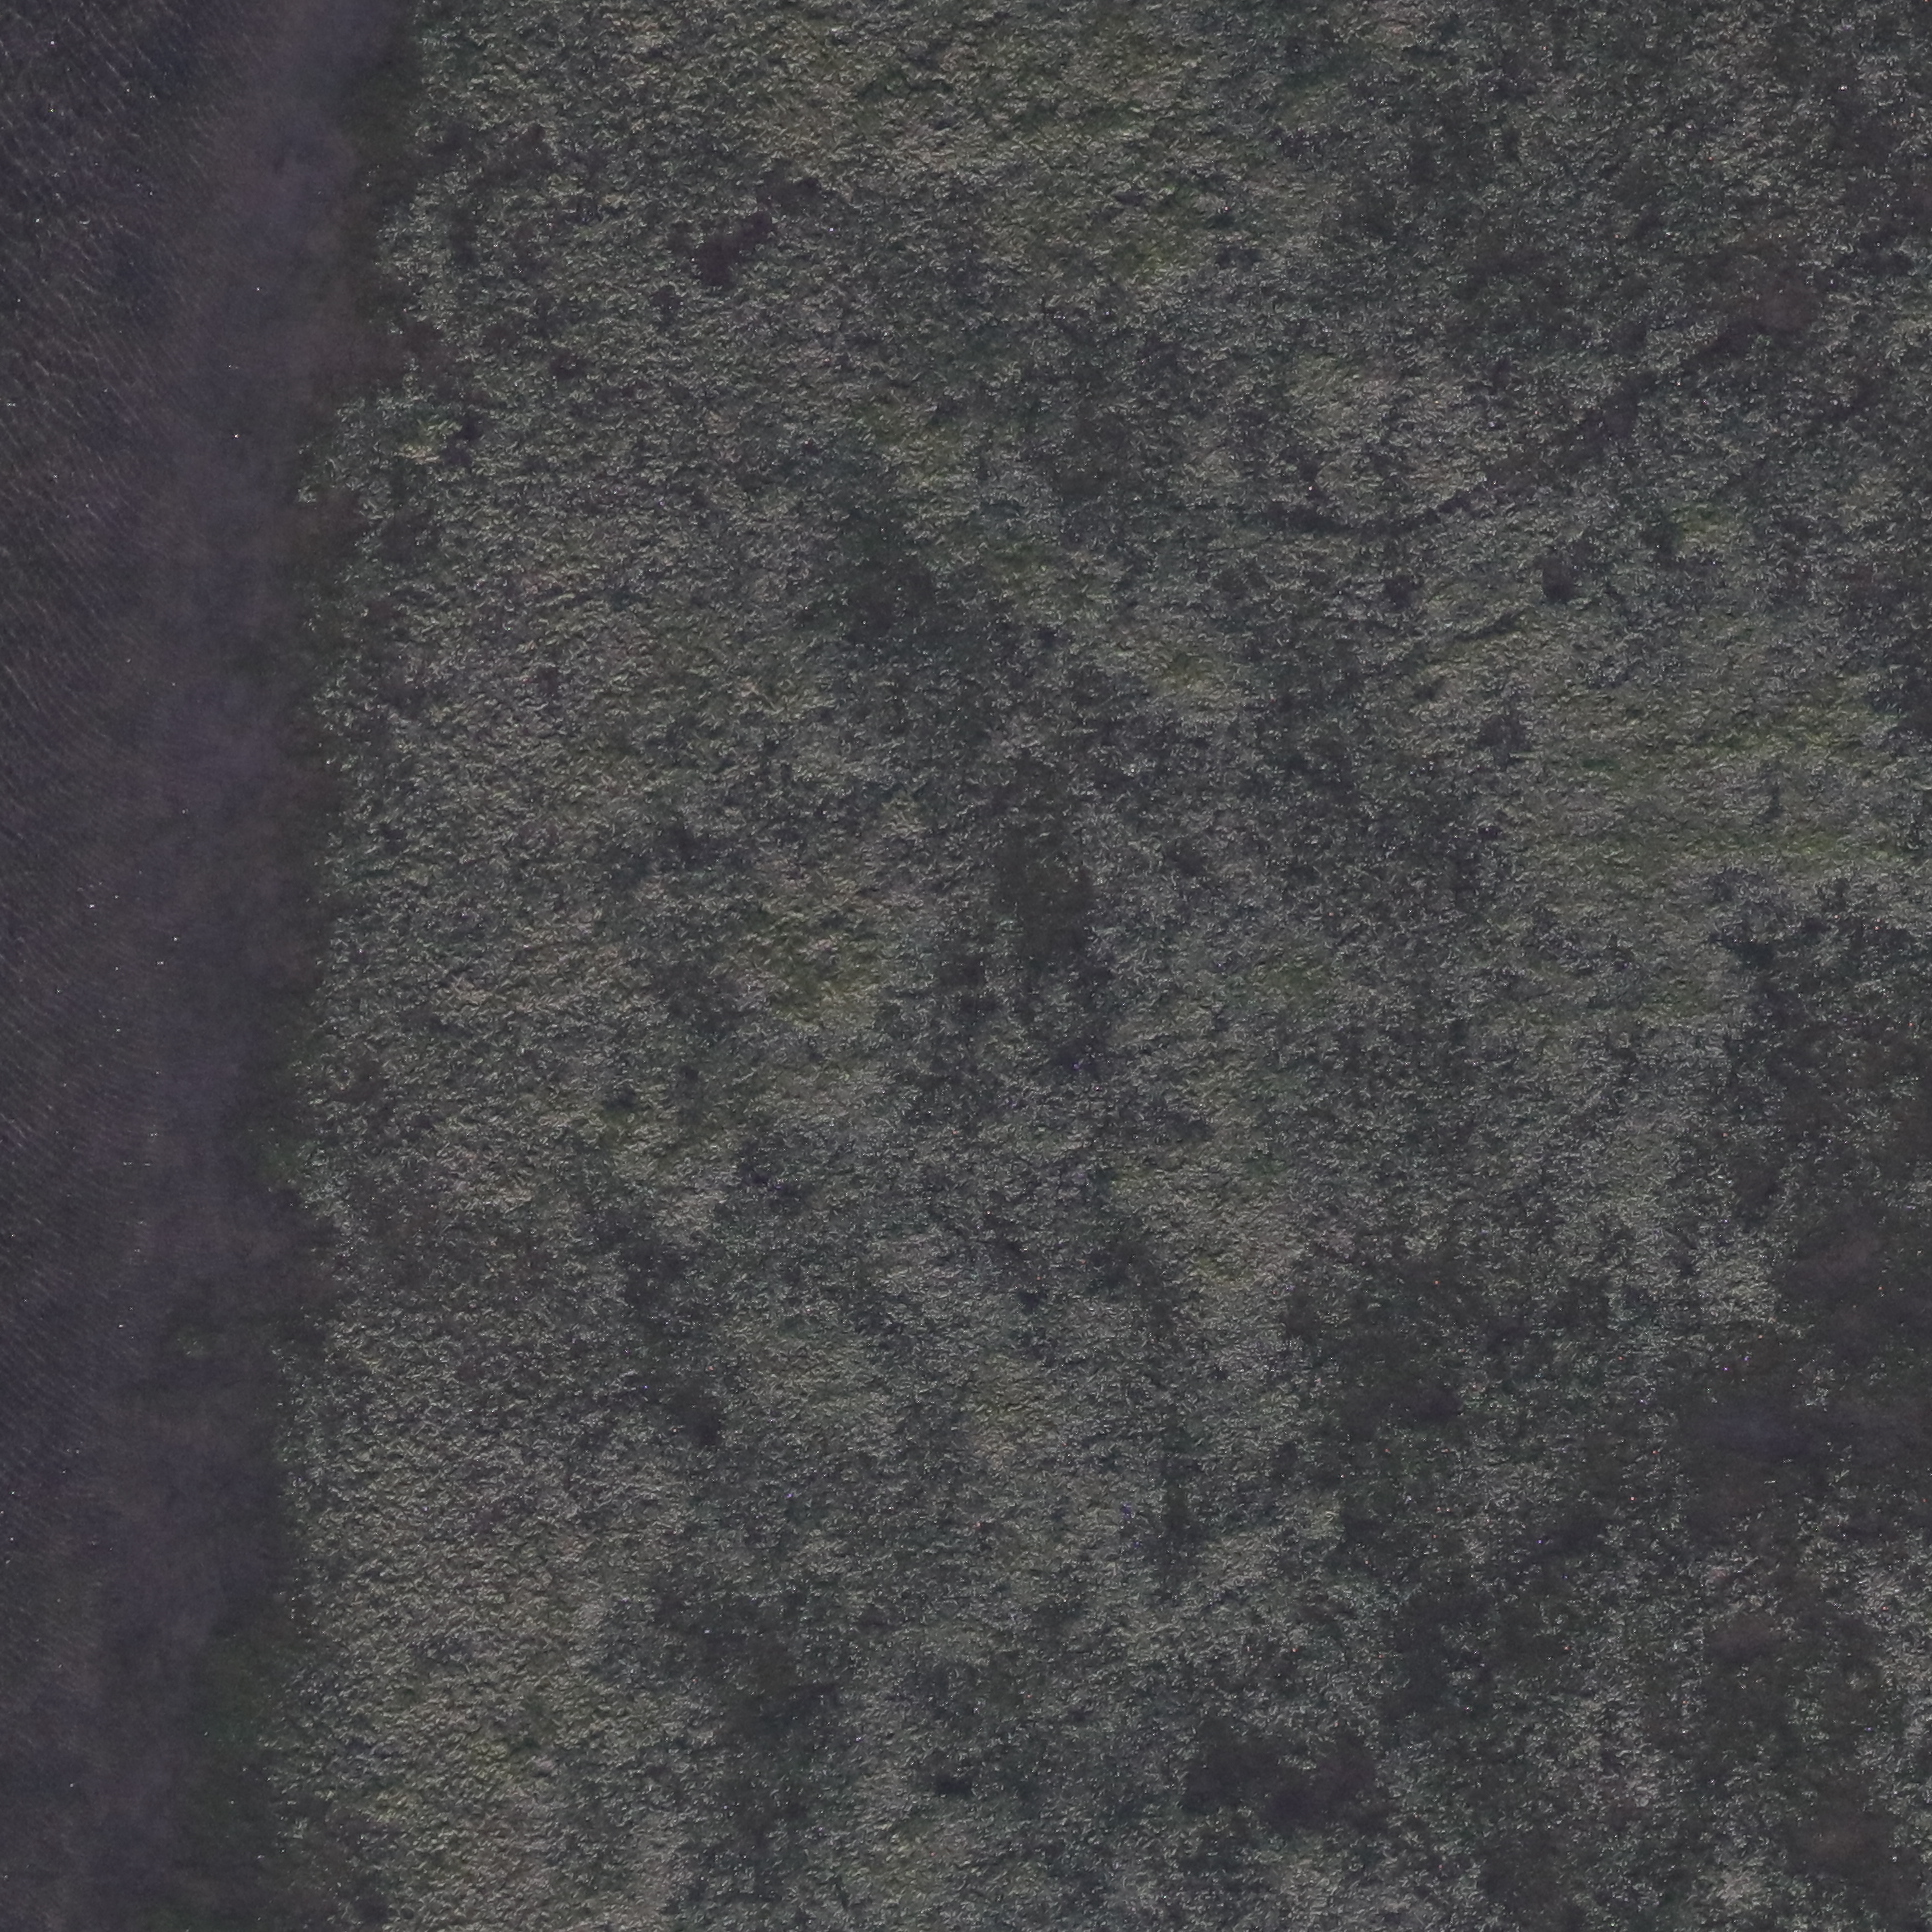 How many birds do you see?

0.